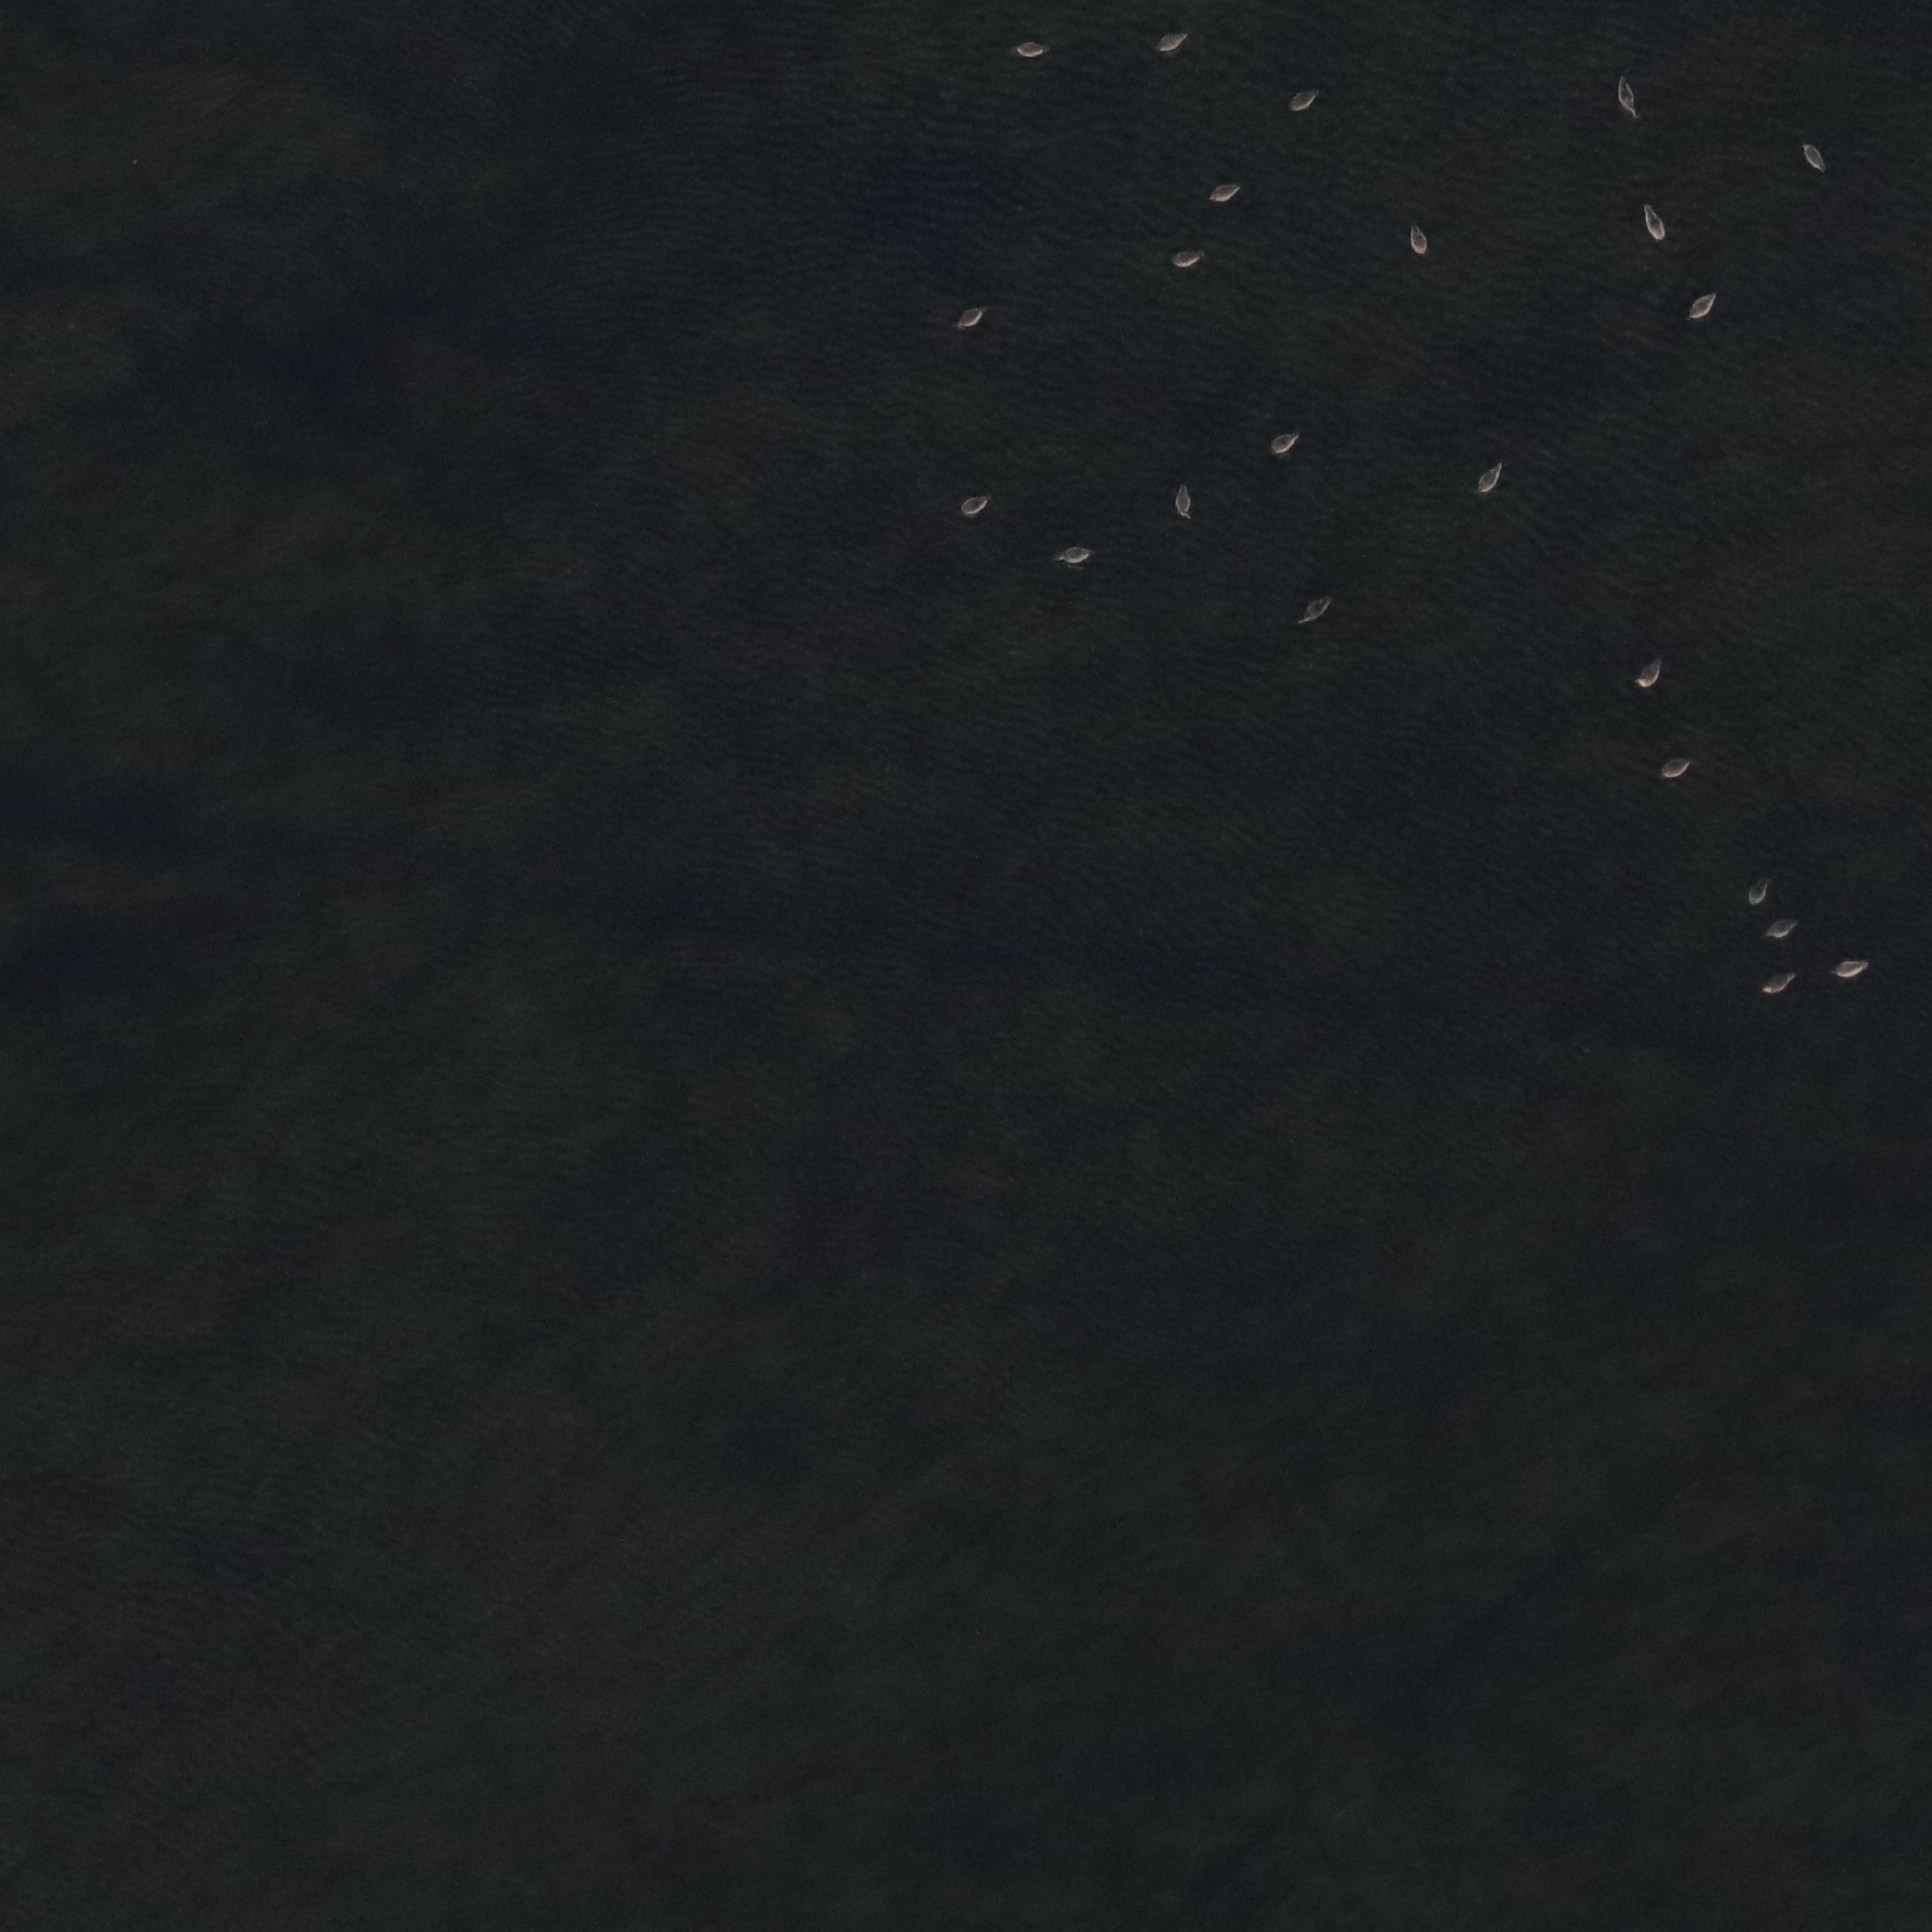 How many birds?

23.